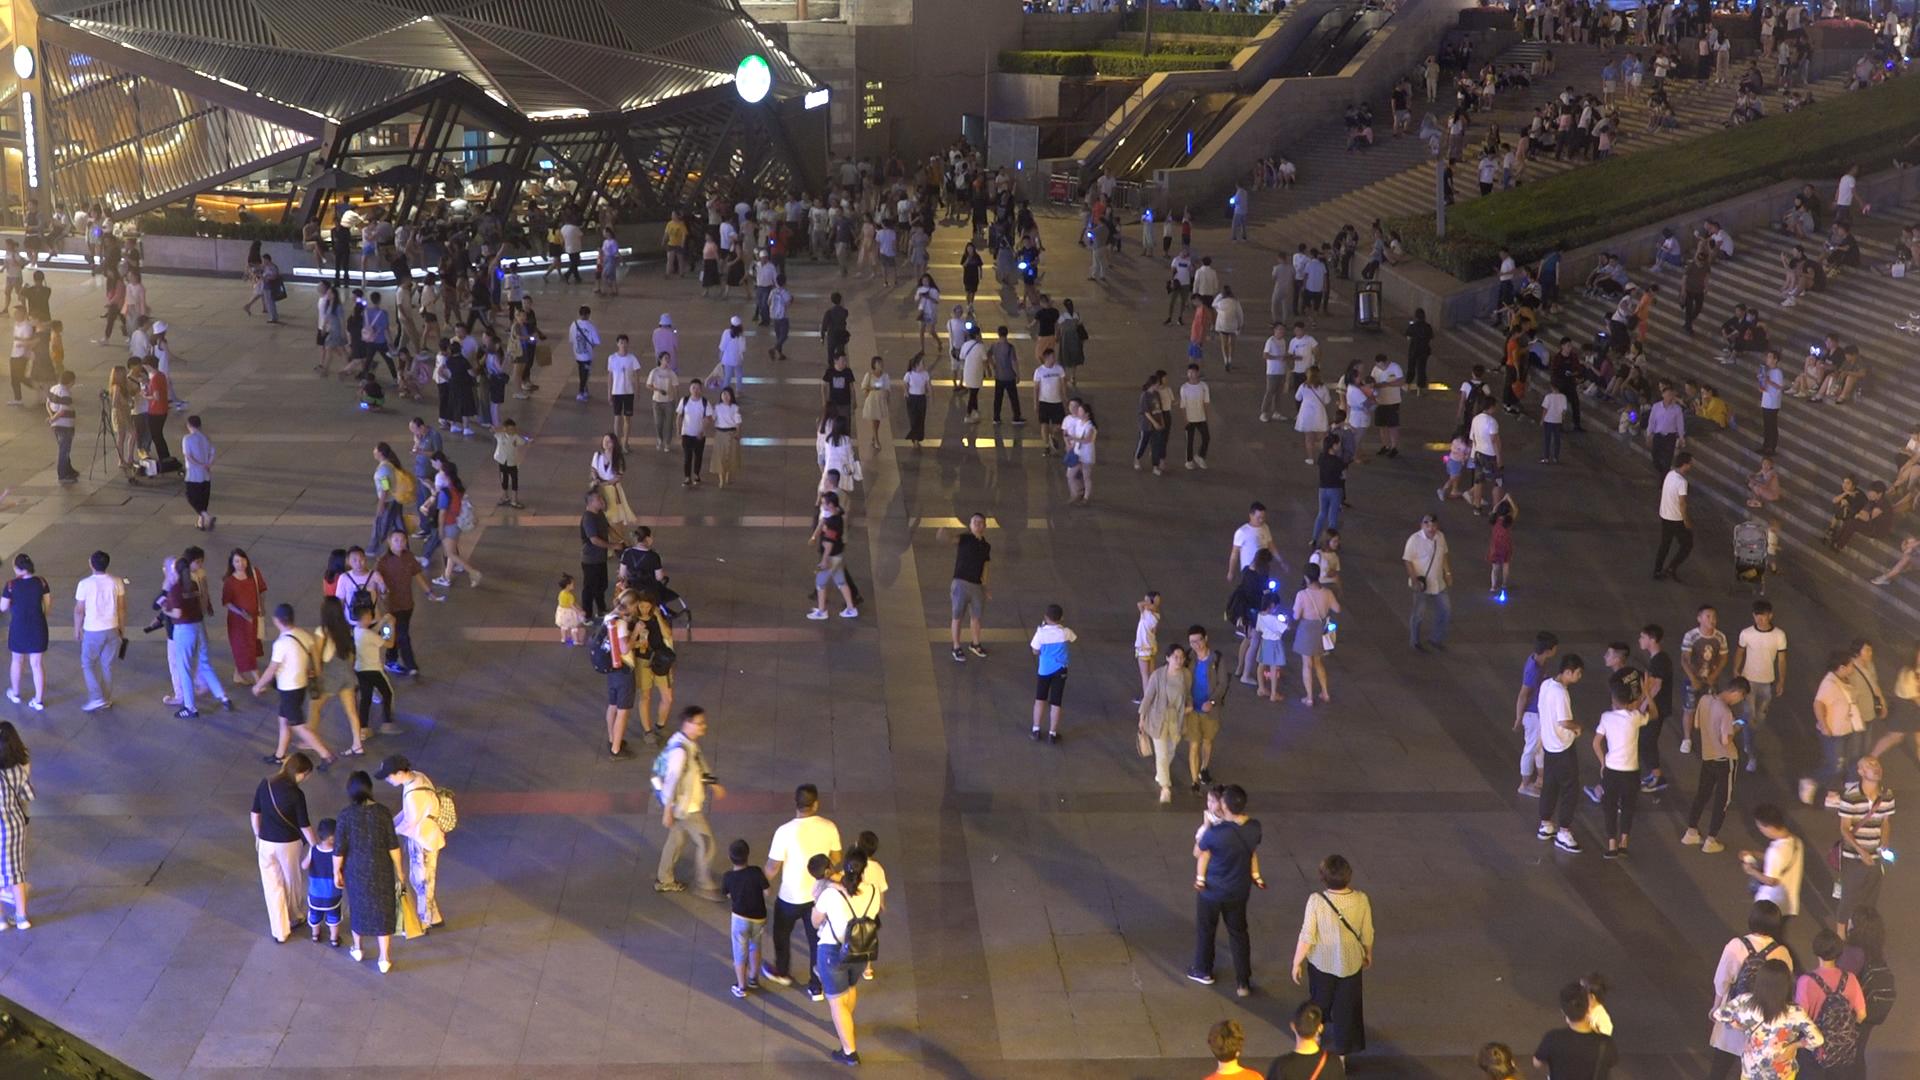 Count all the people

356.